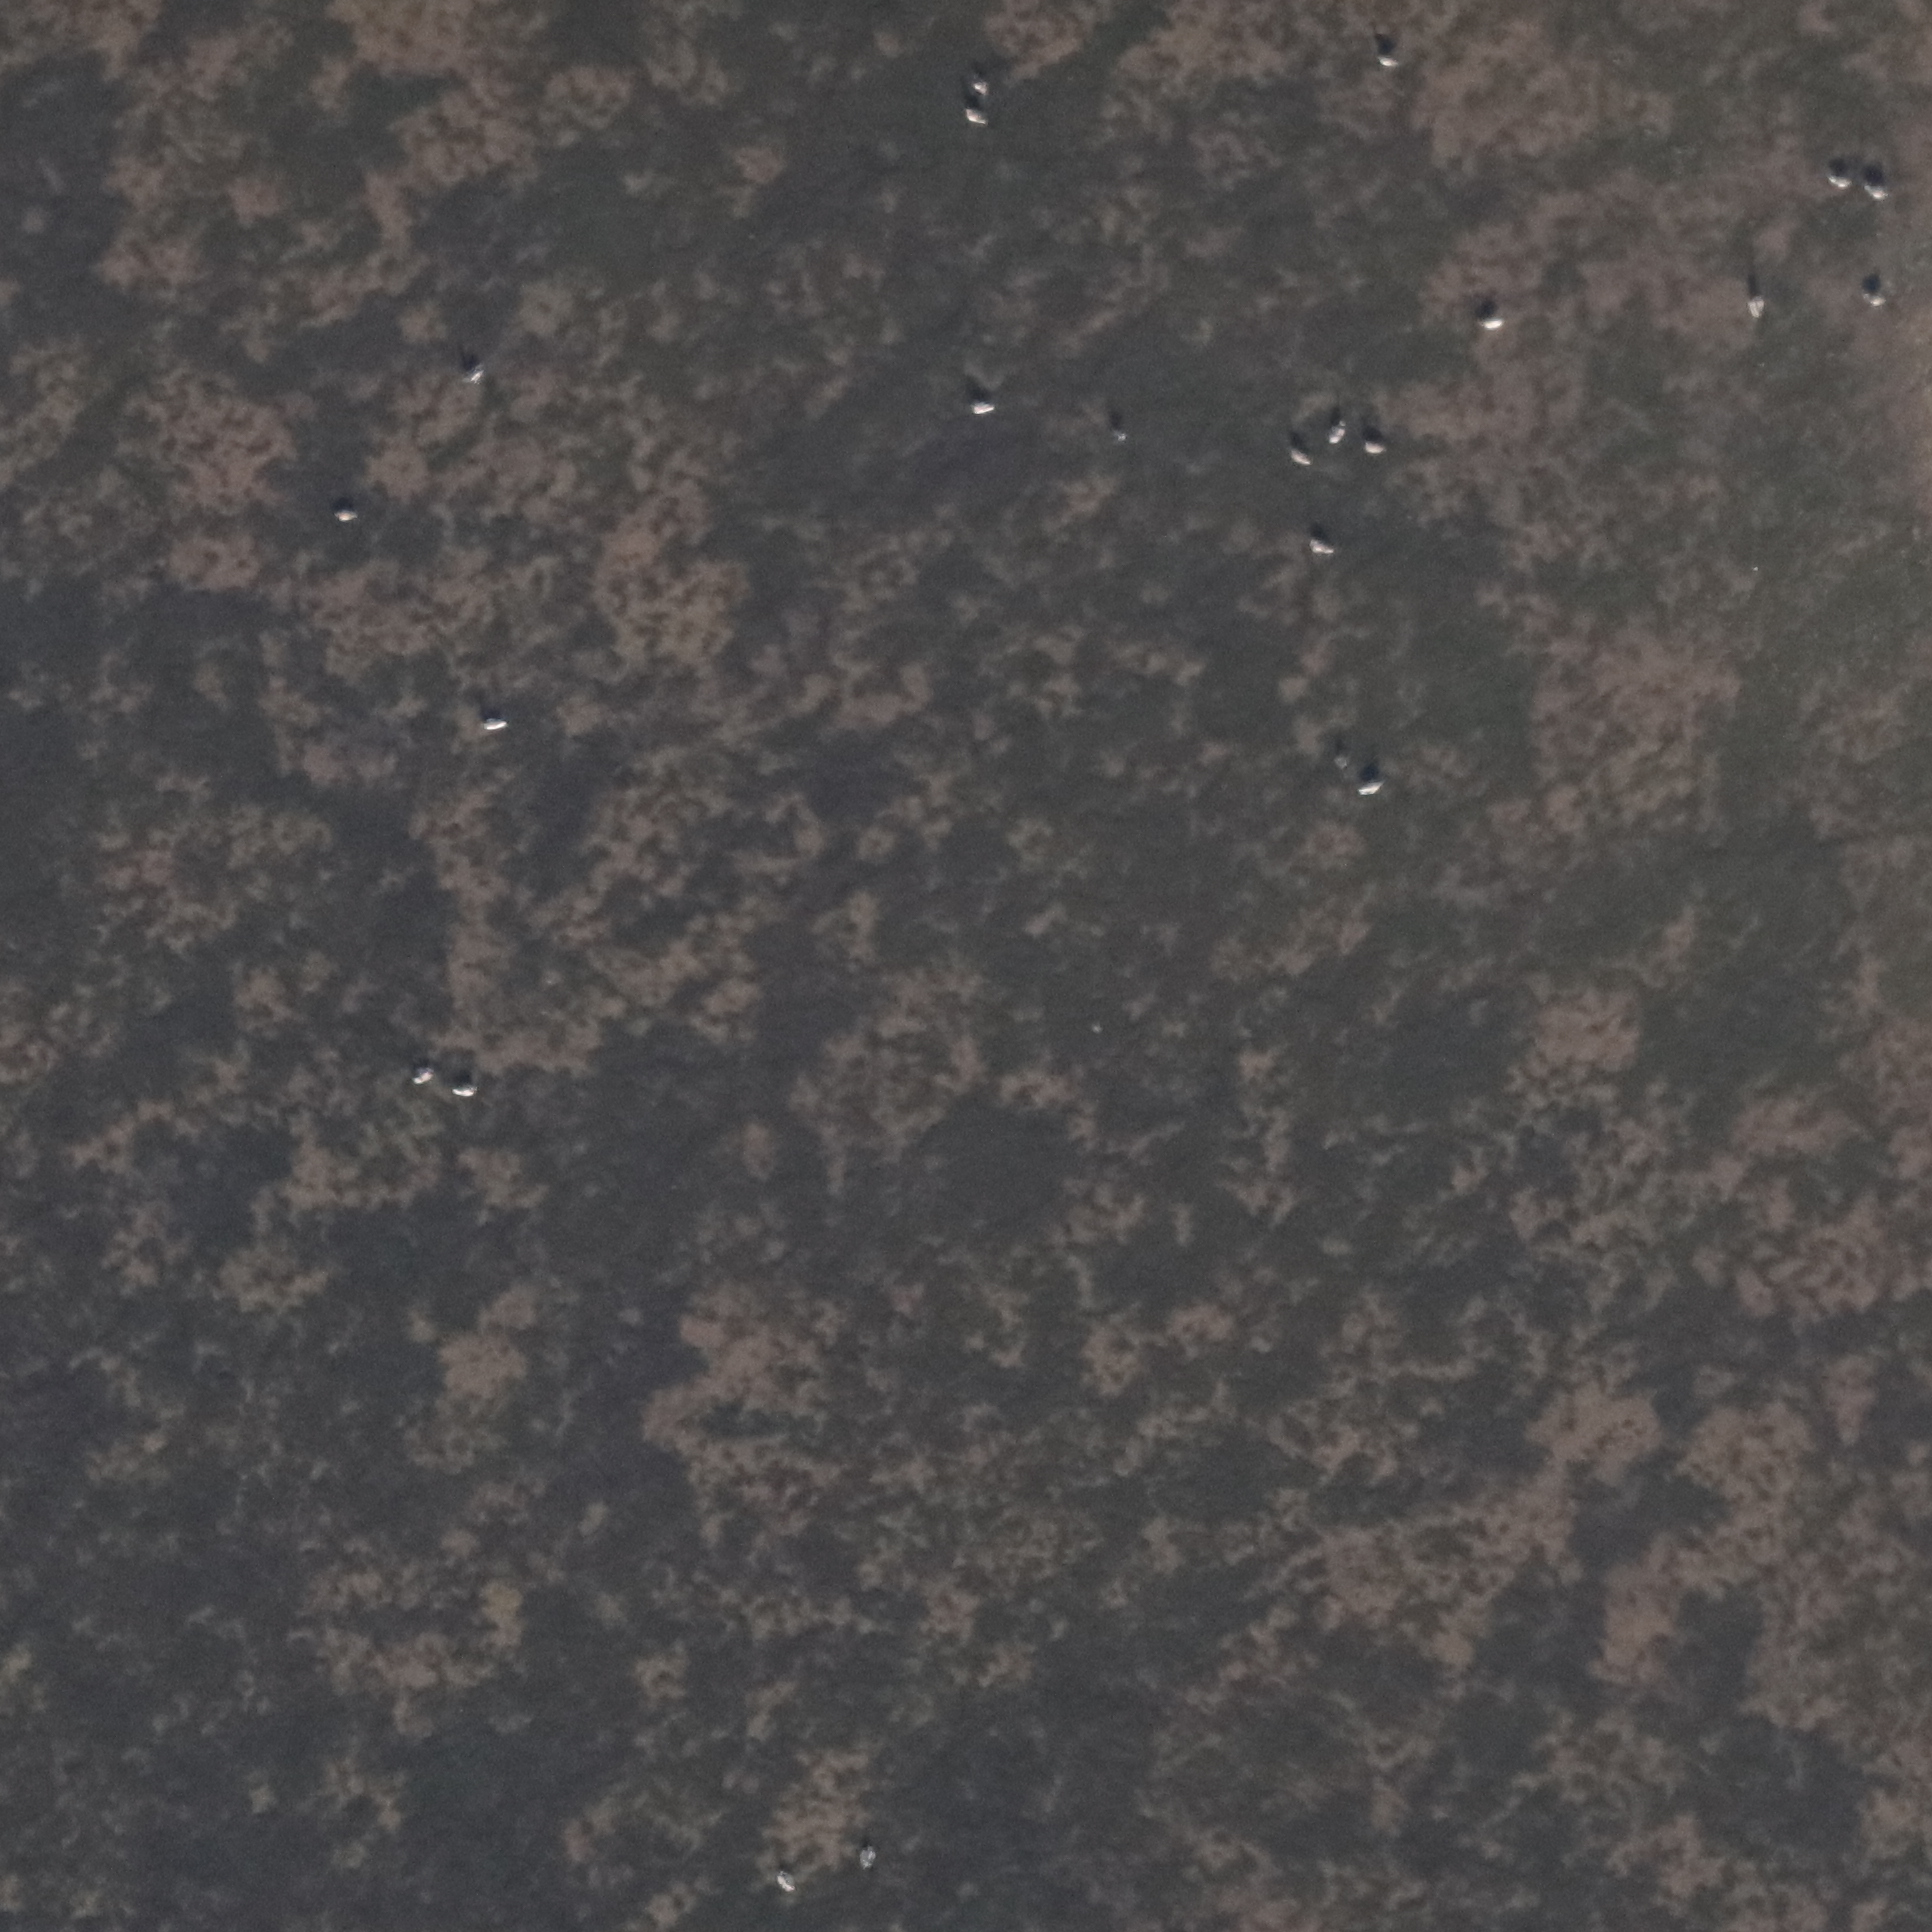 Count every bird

22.